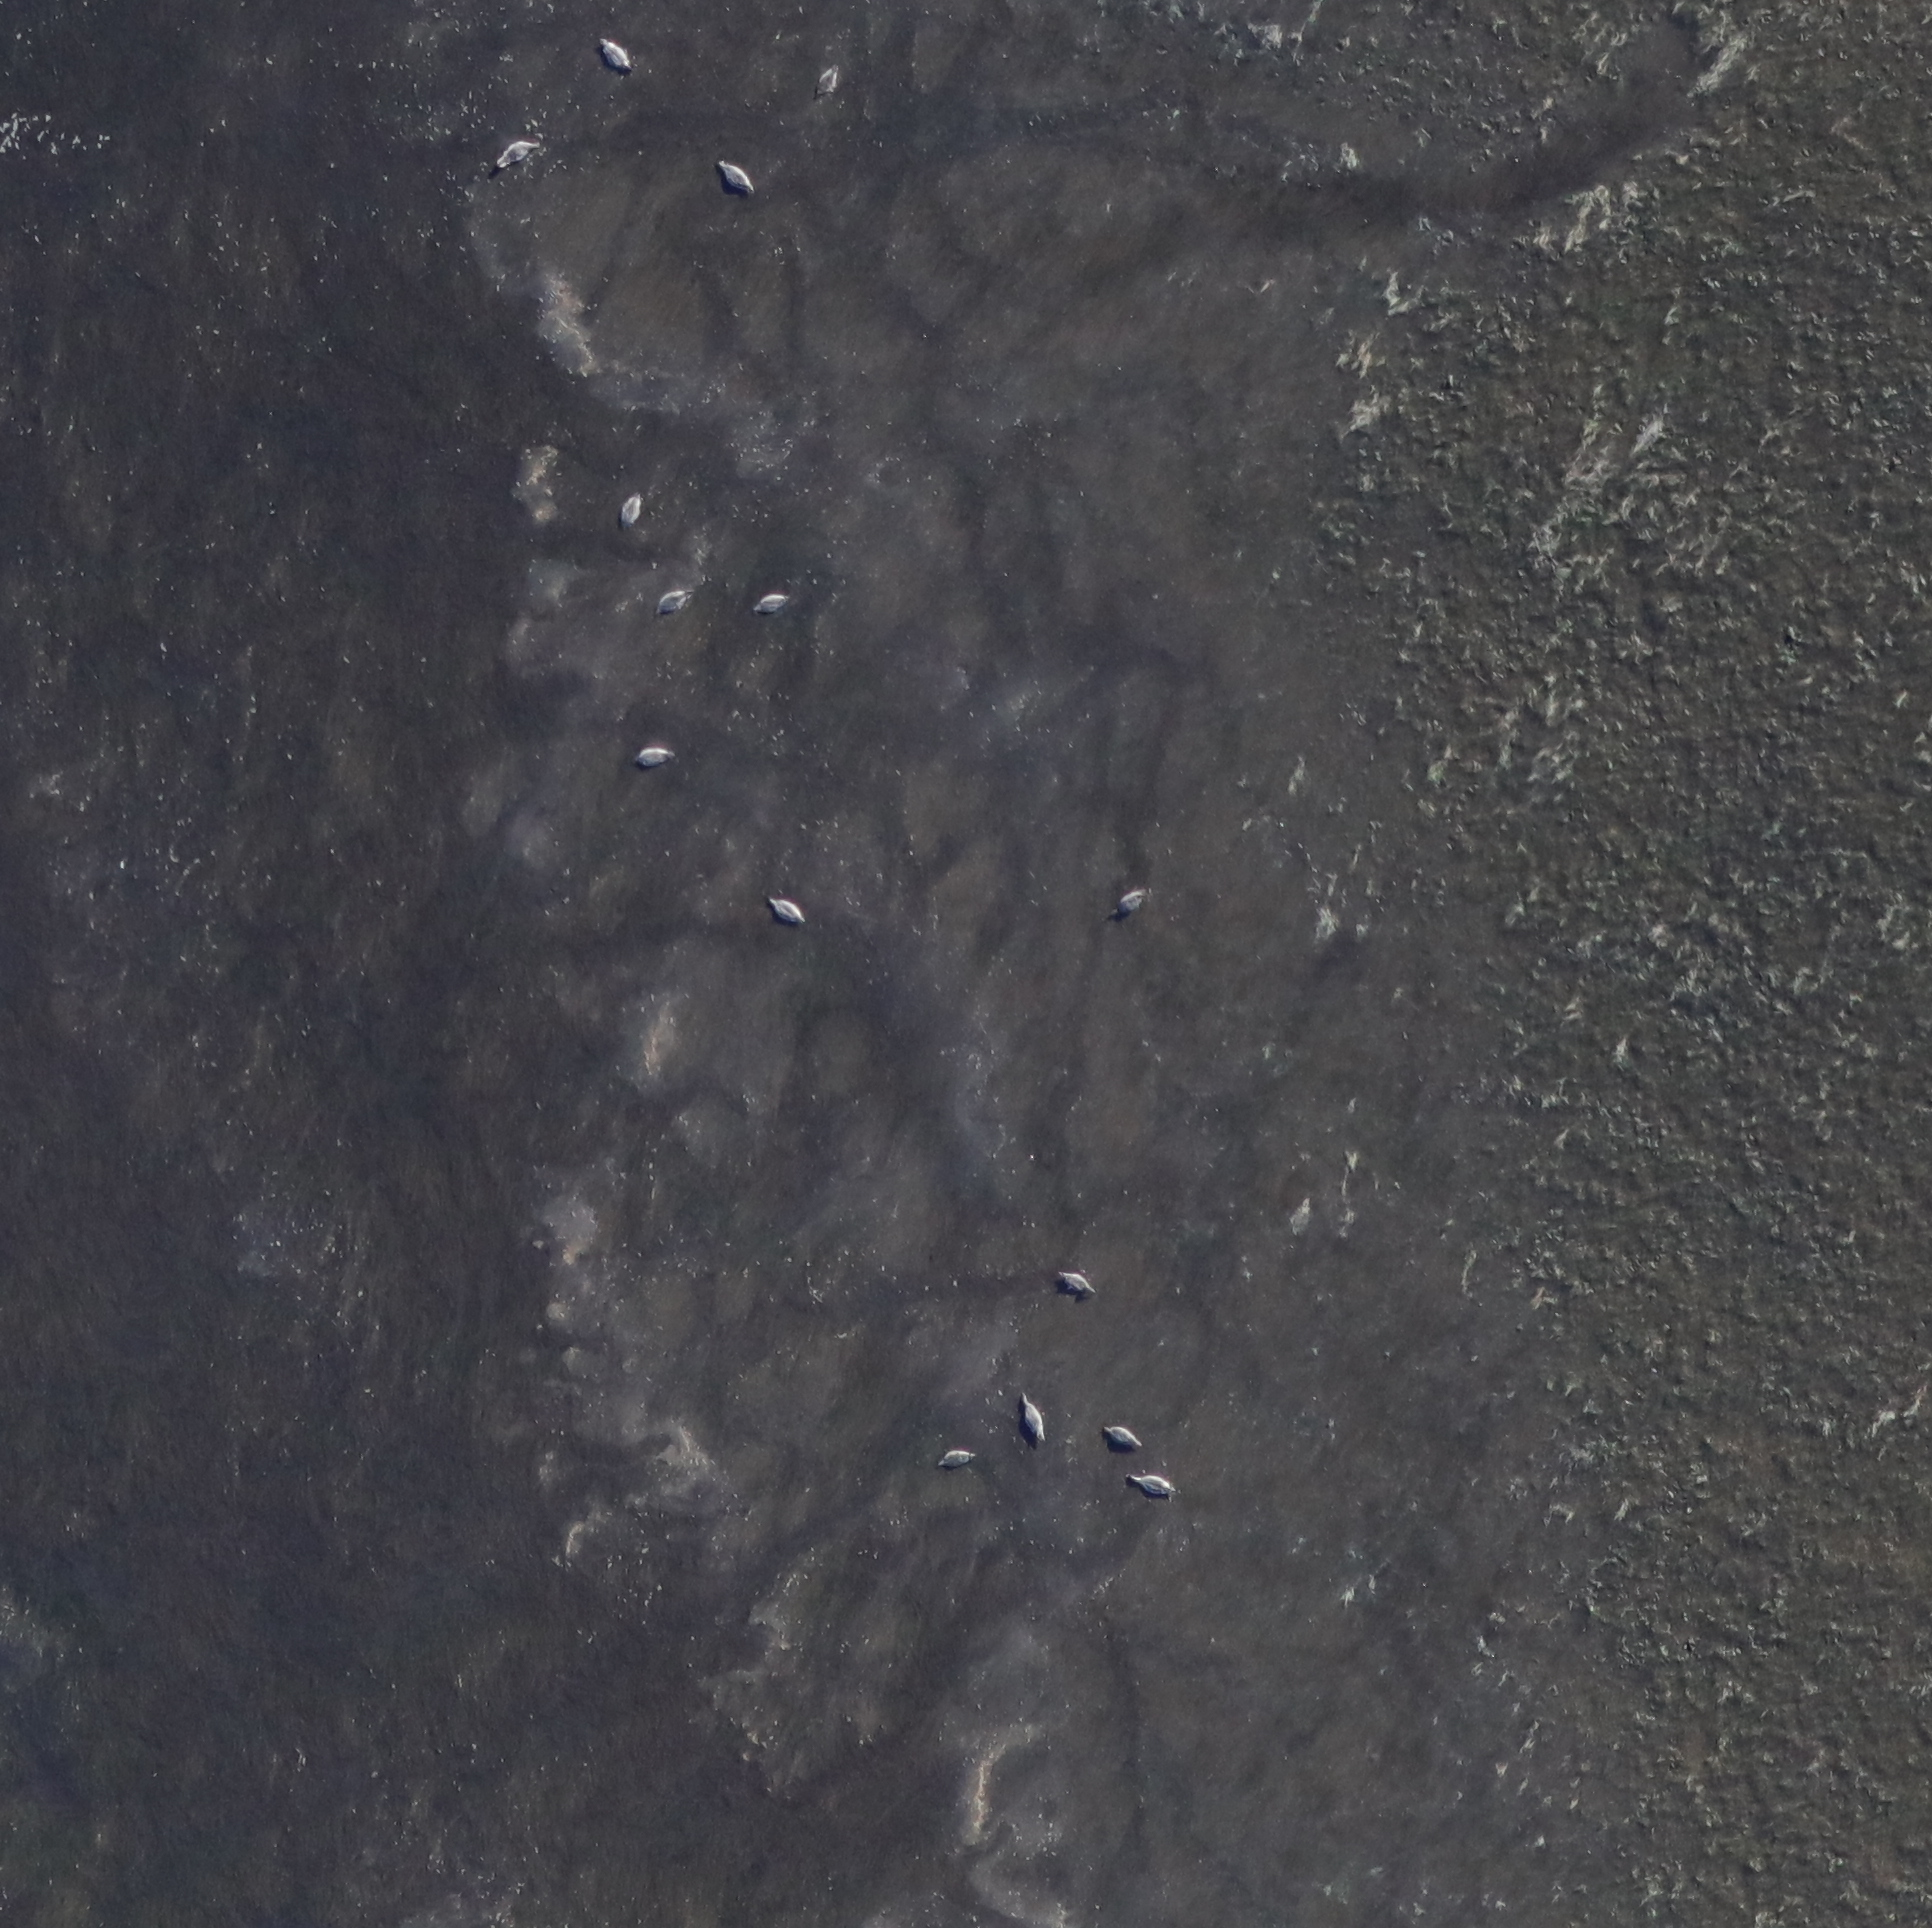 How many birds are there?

15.